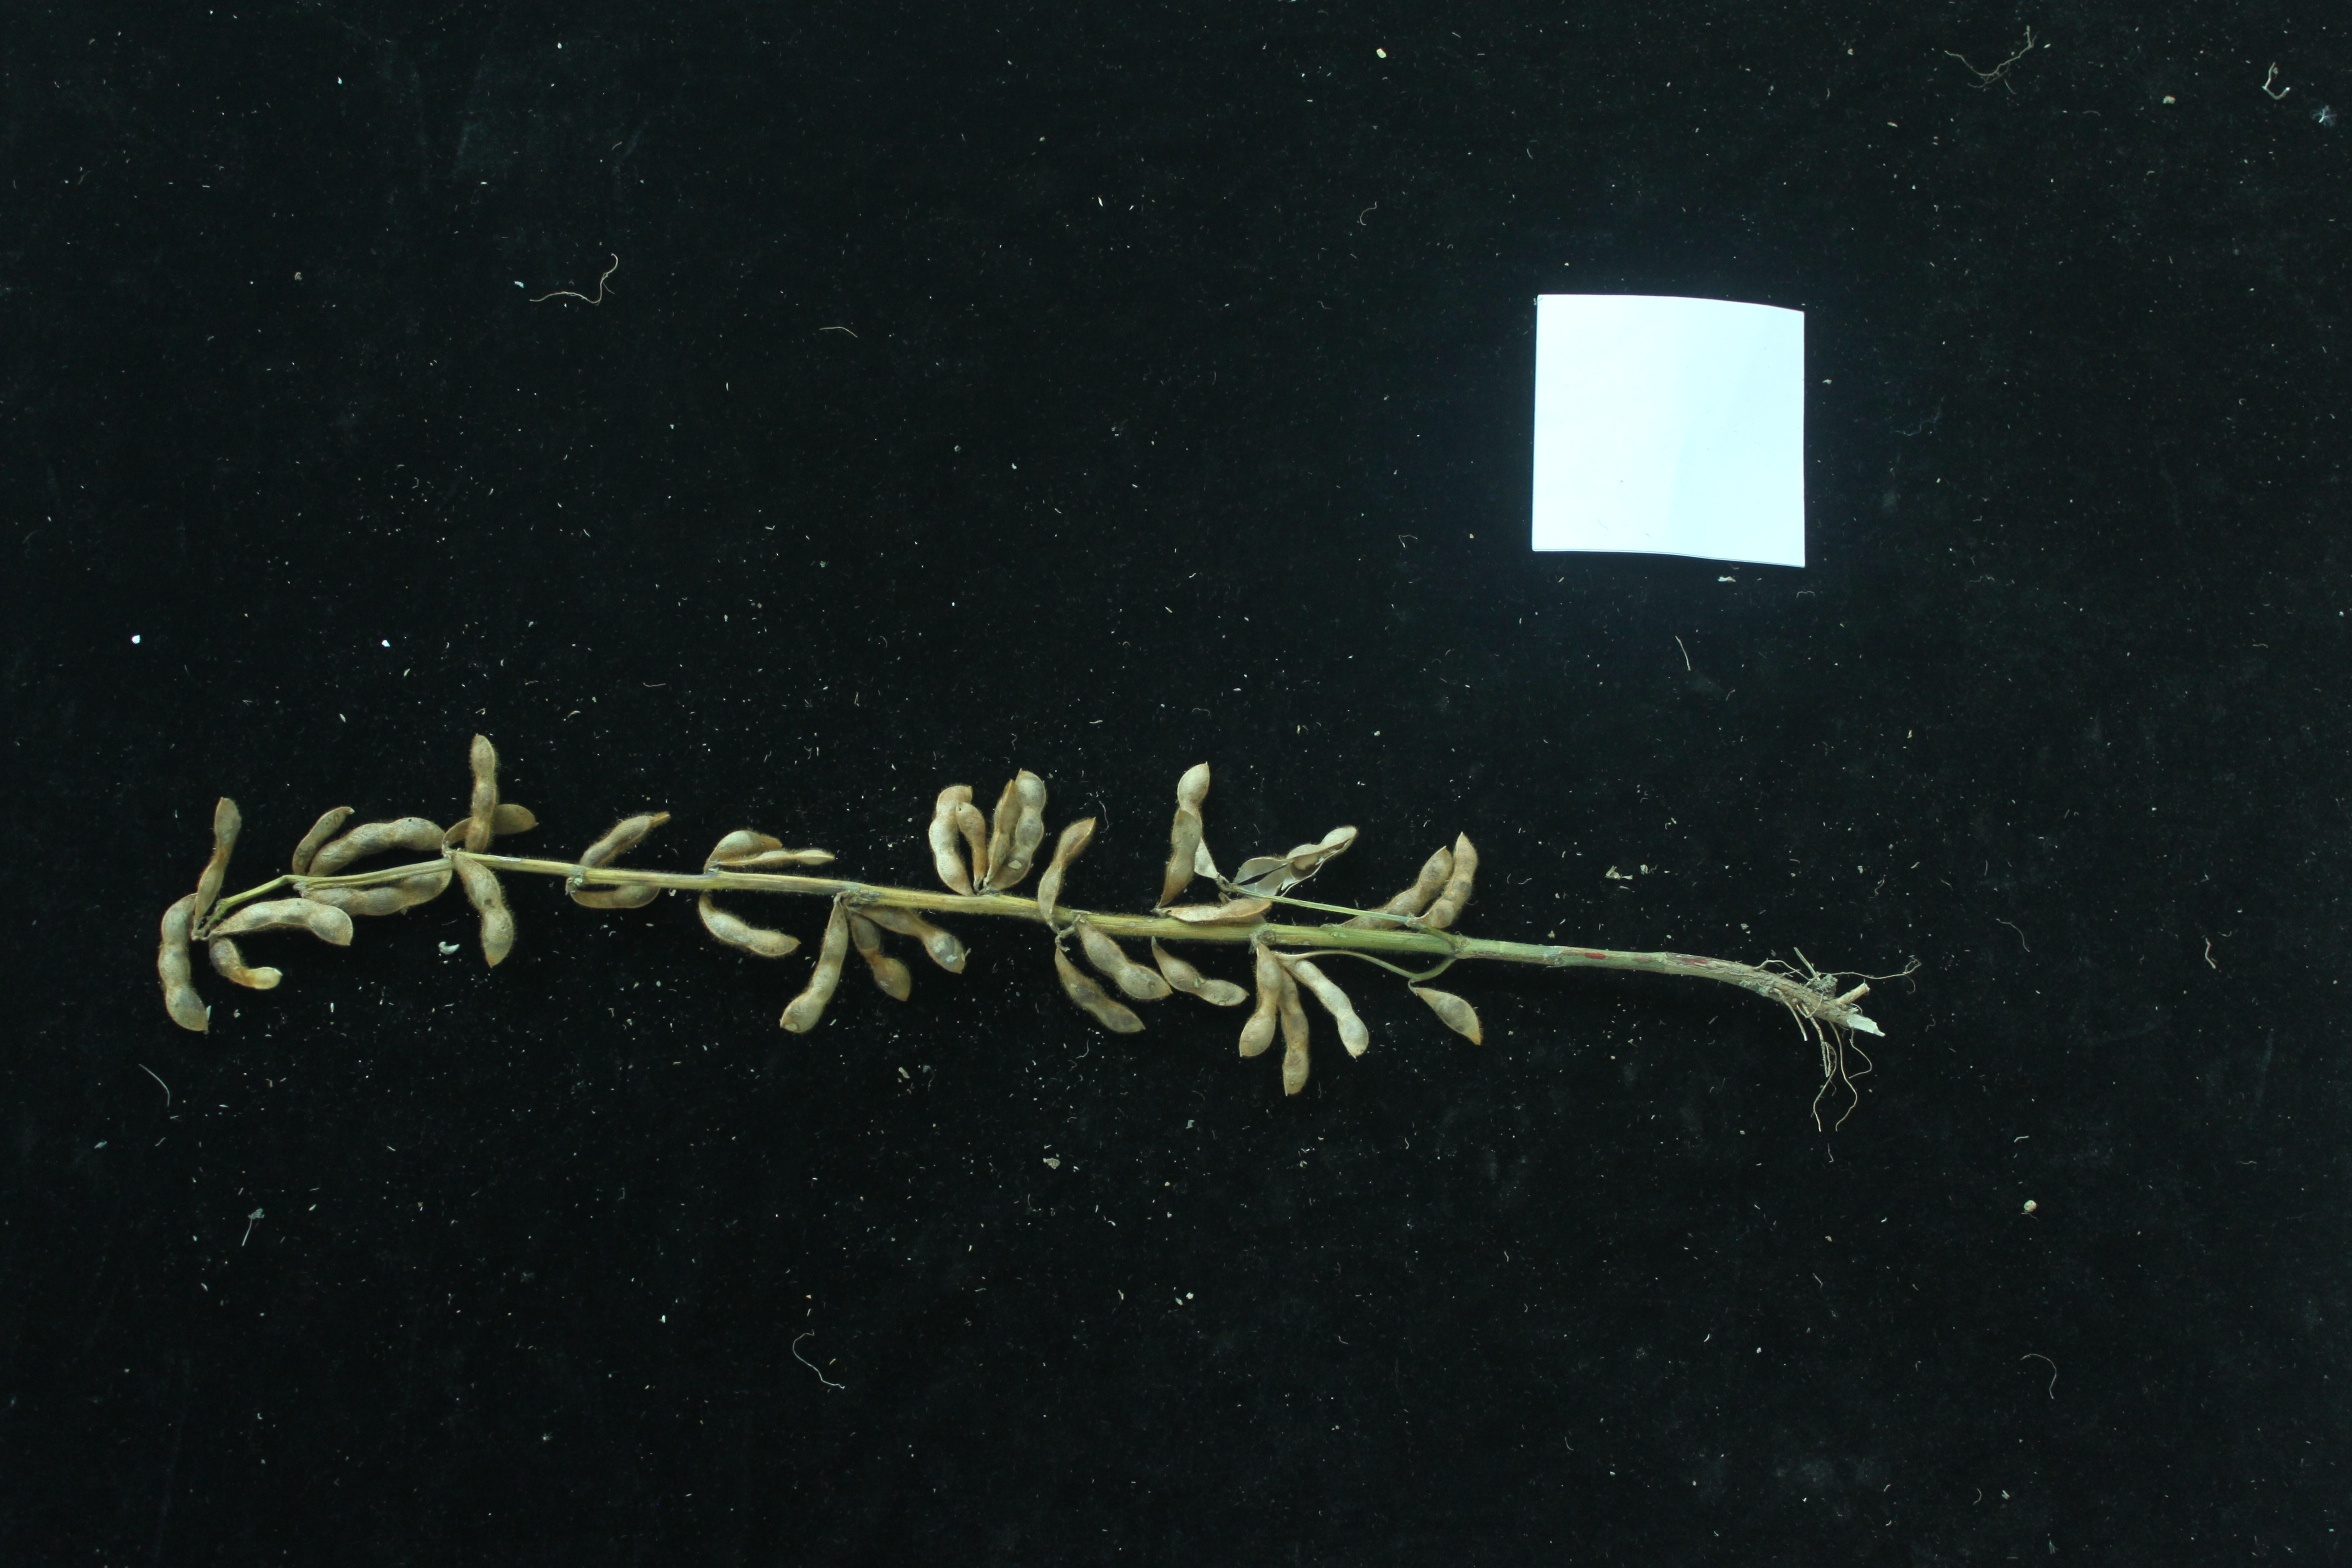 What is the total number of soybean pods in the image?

34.